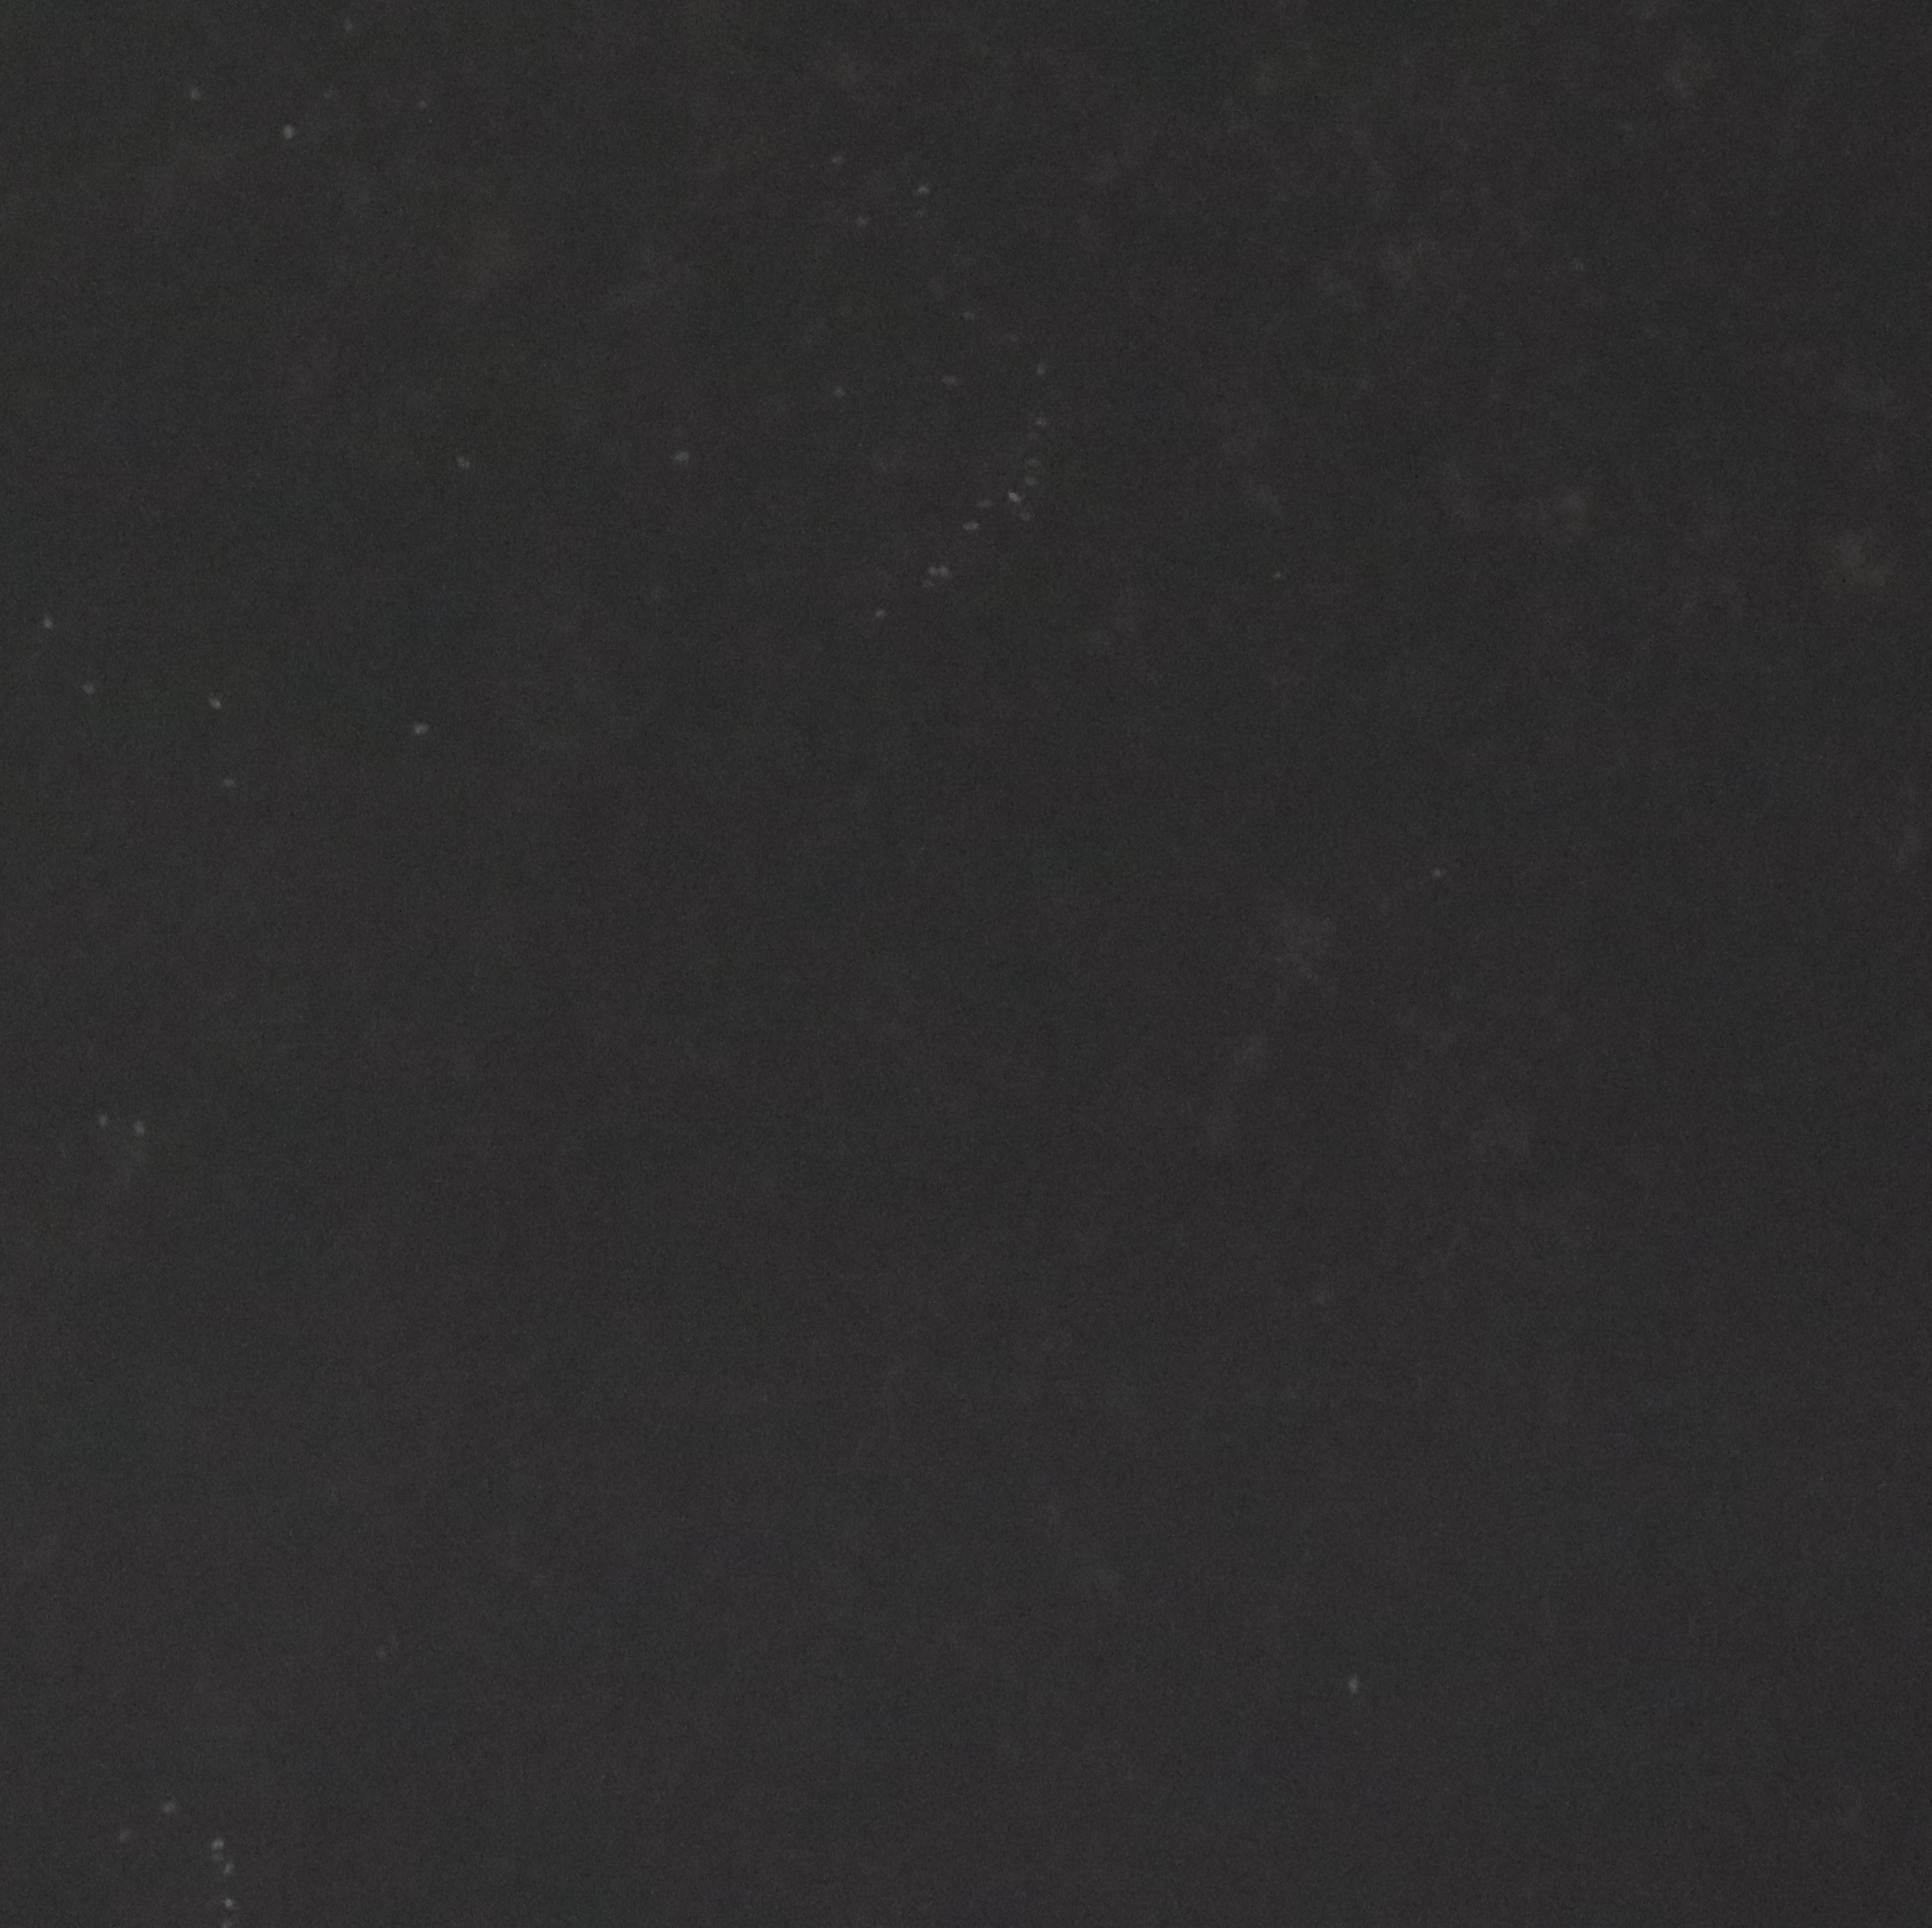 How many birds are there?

40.